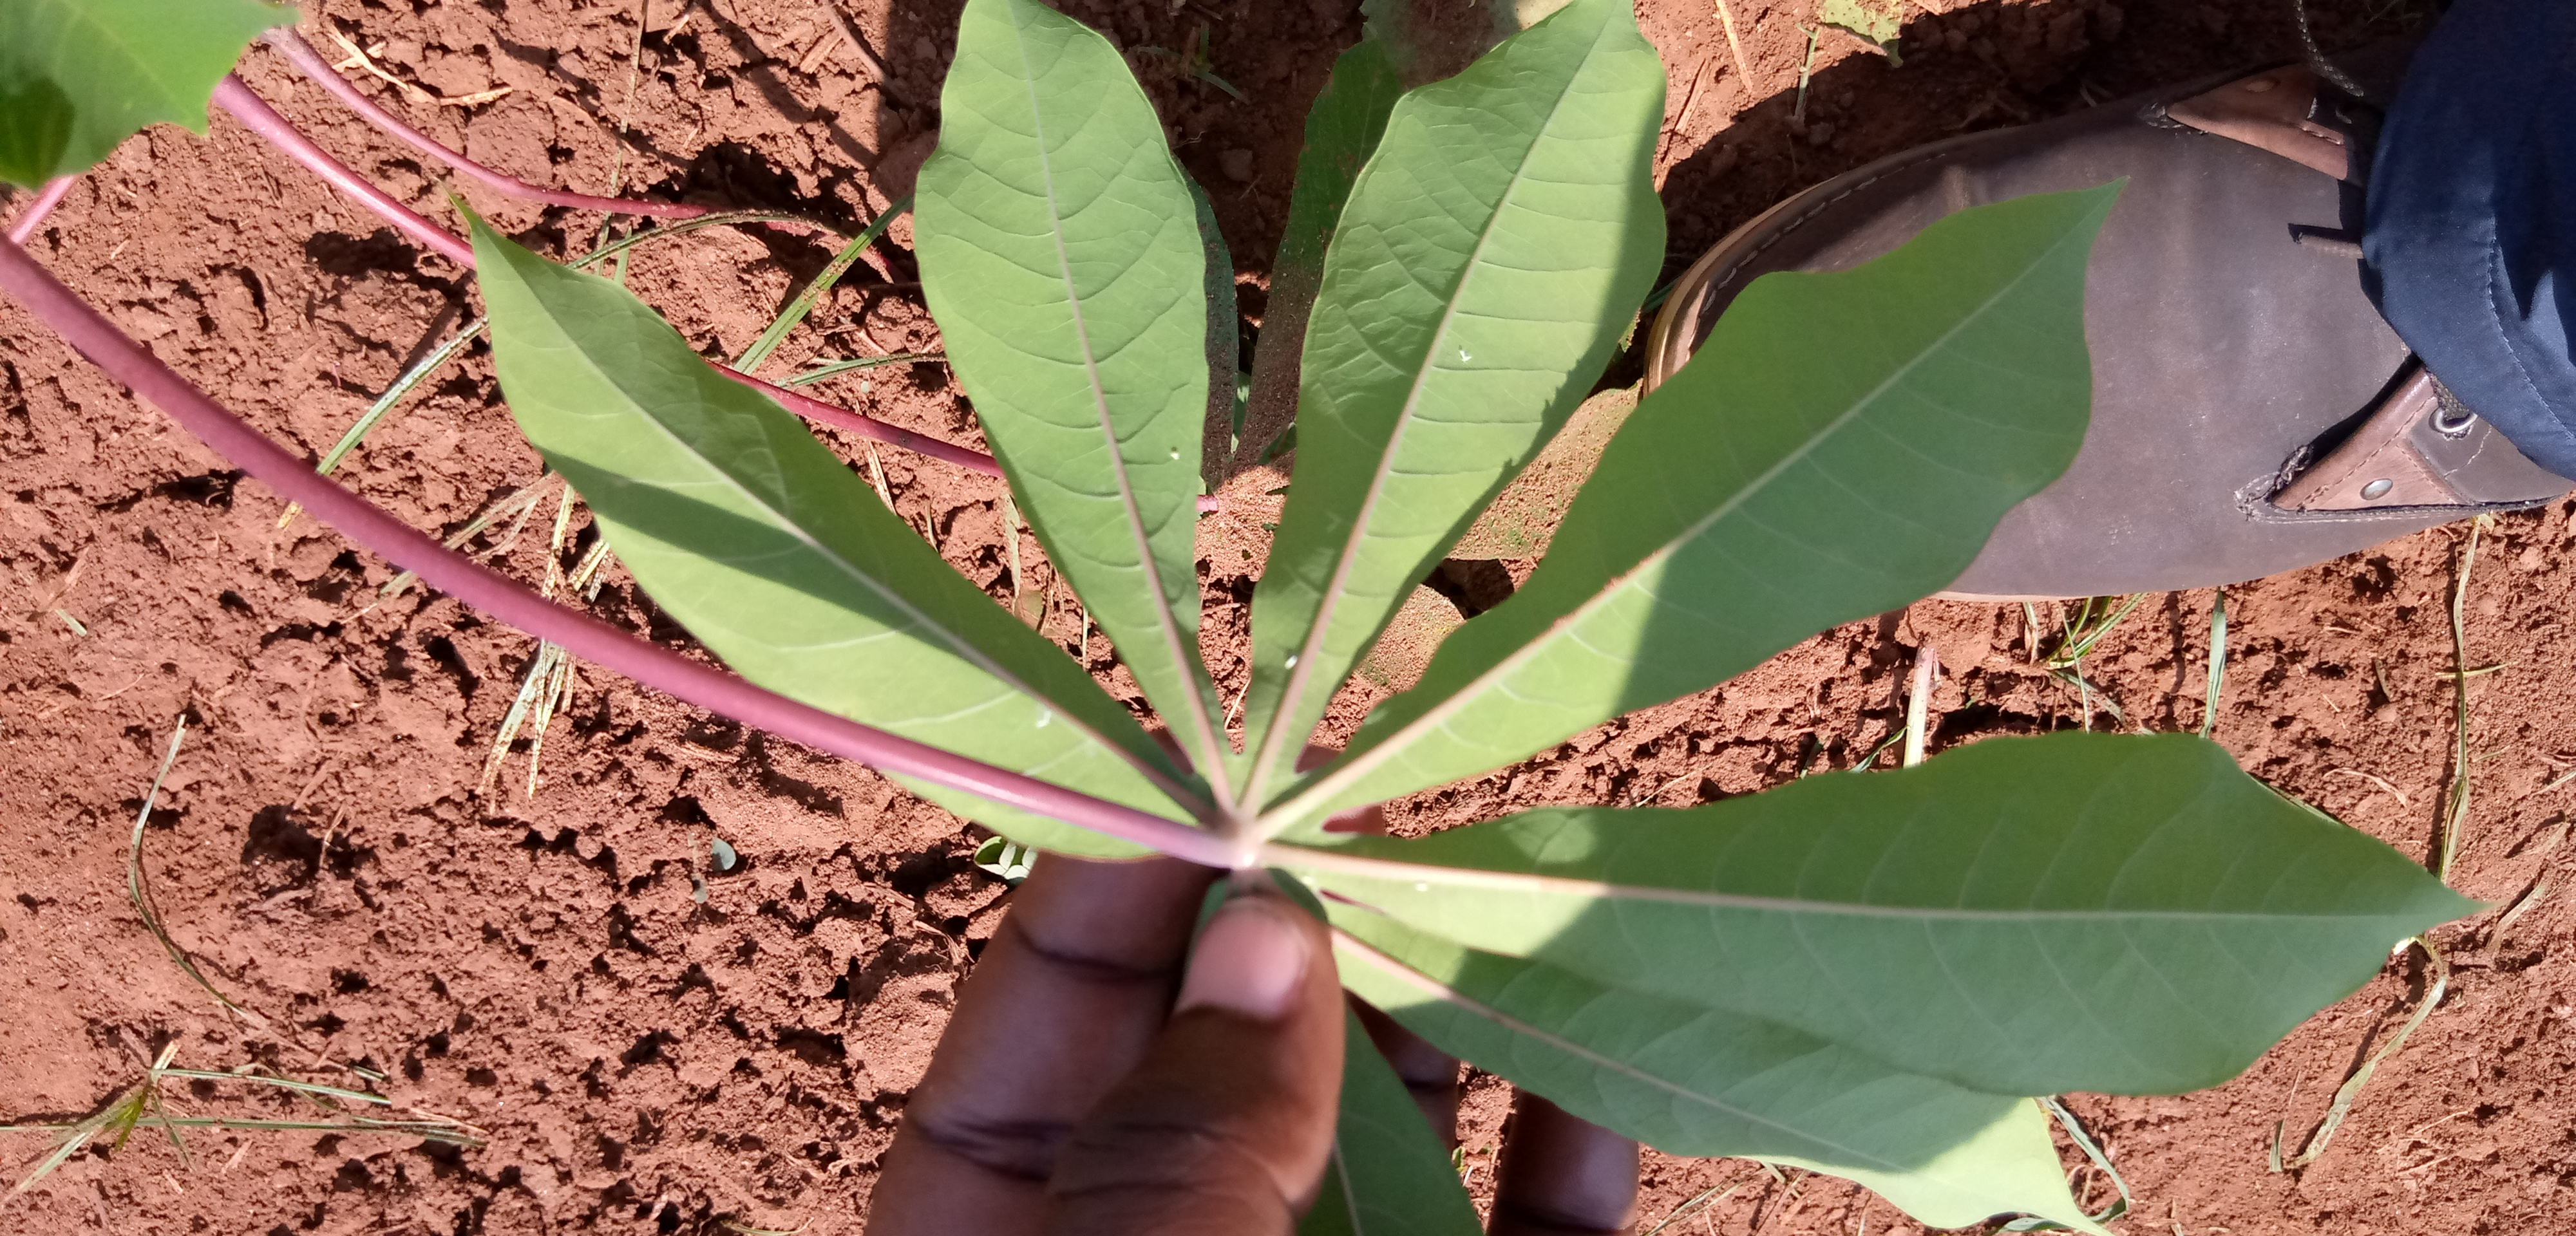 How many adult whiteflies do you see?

5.